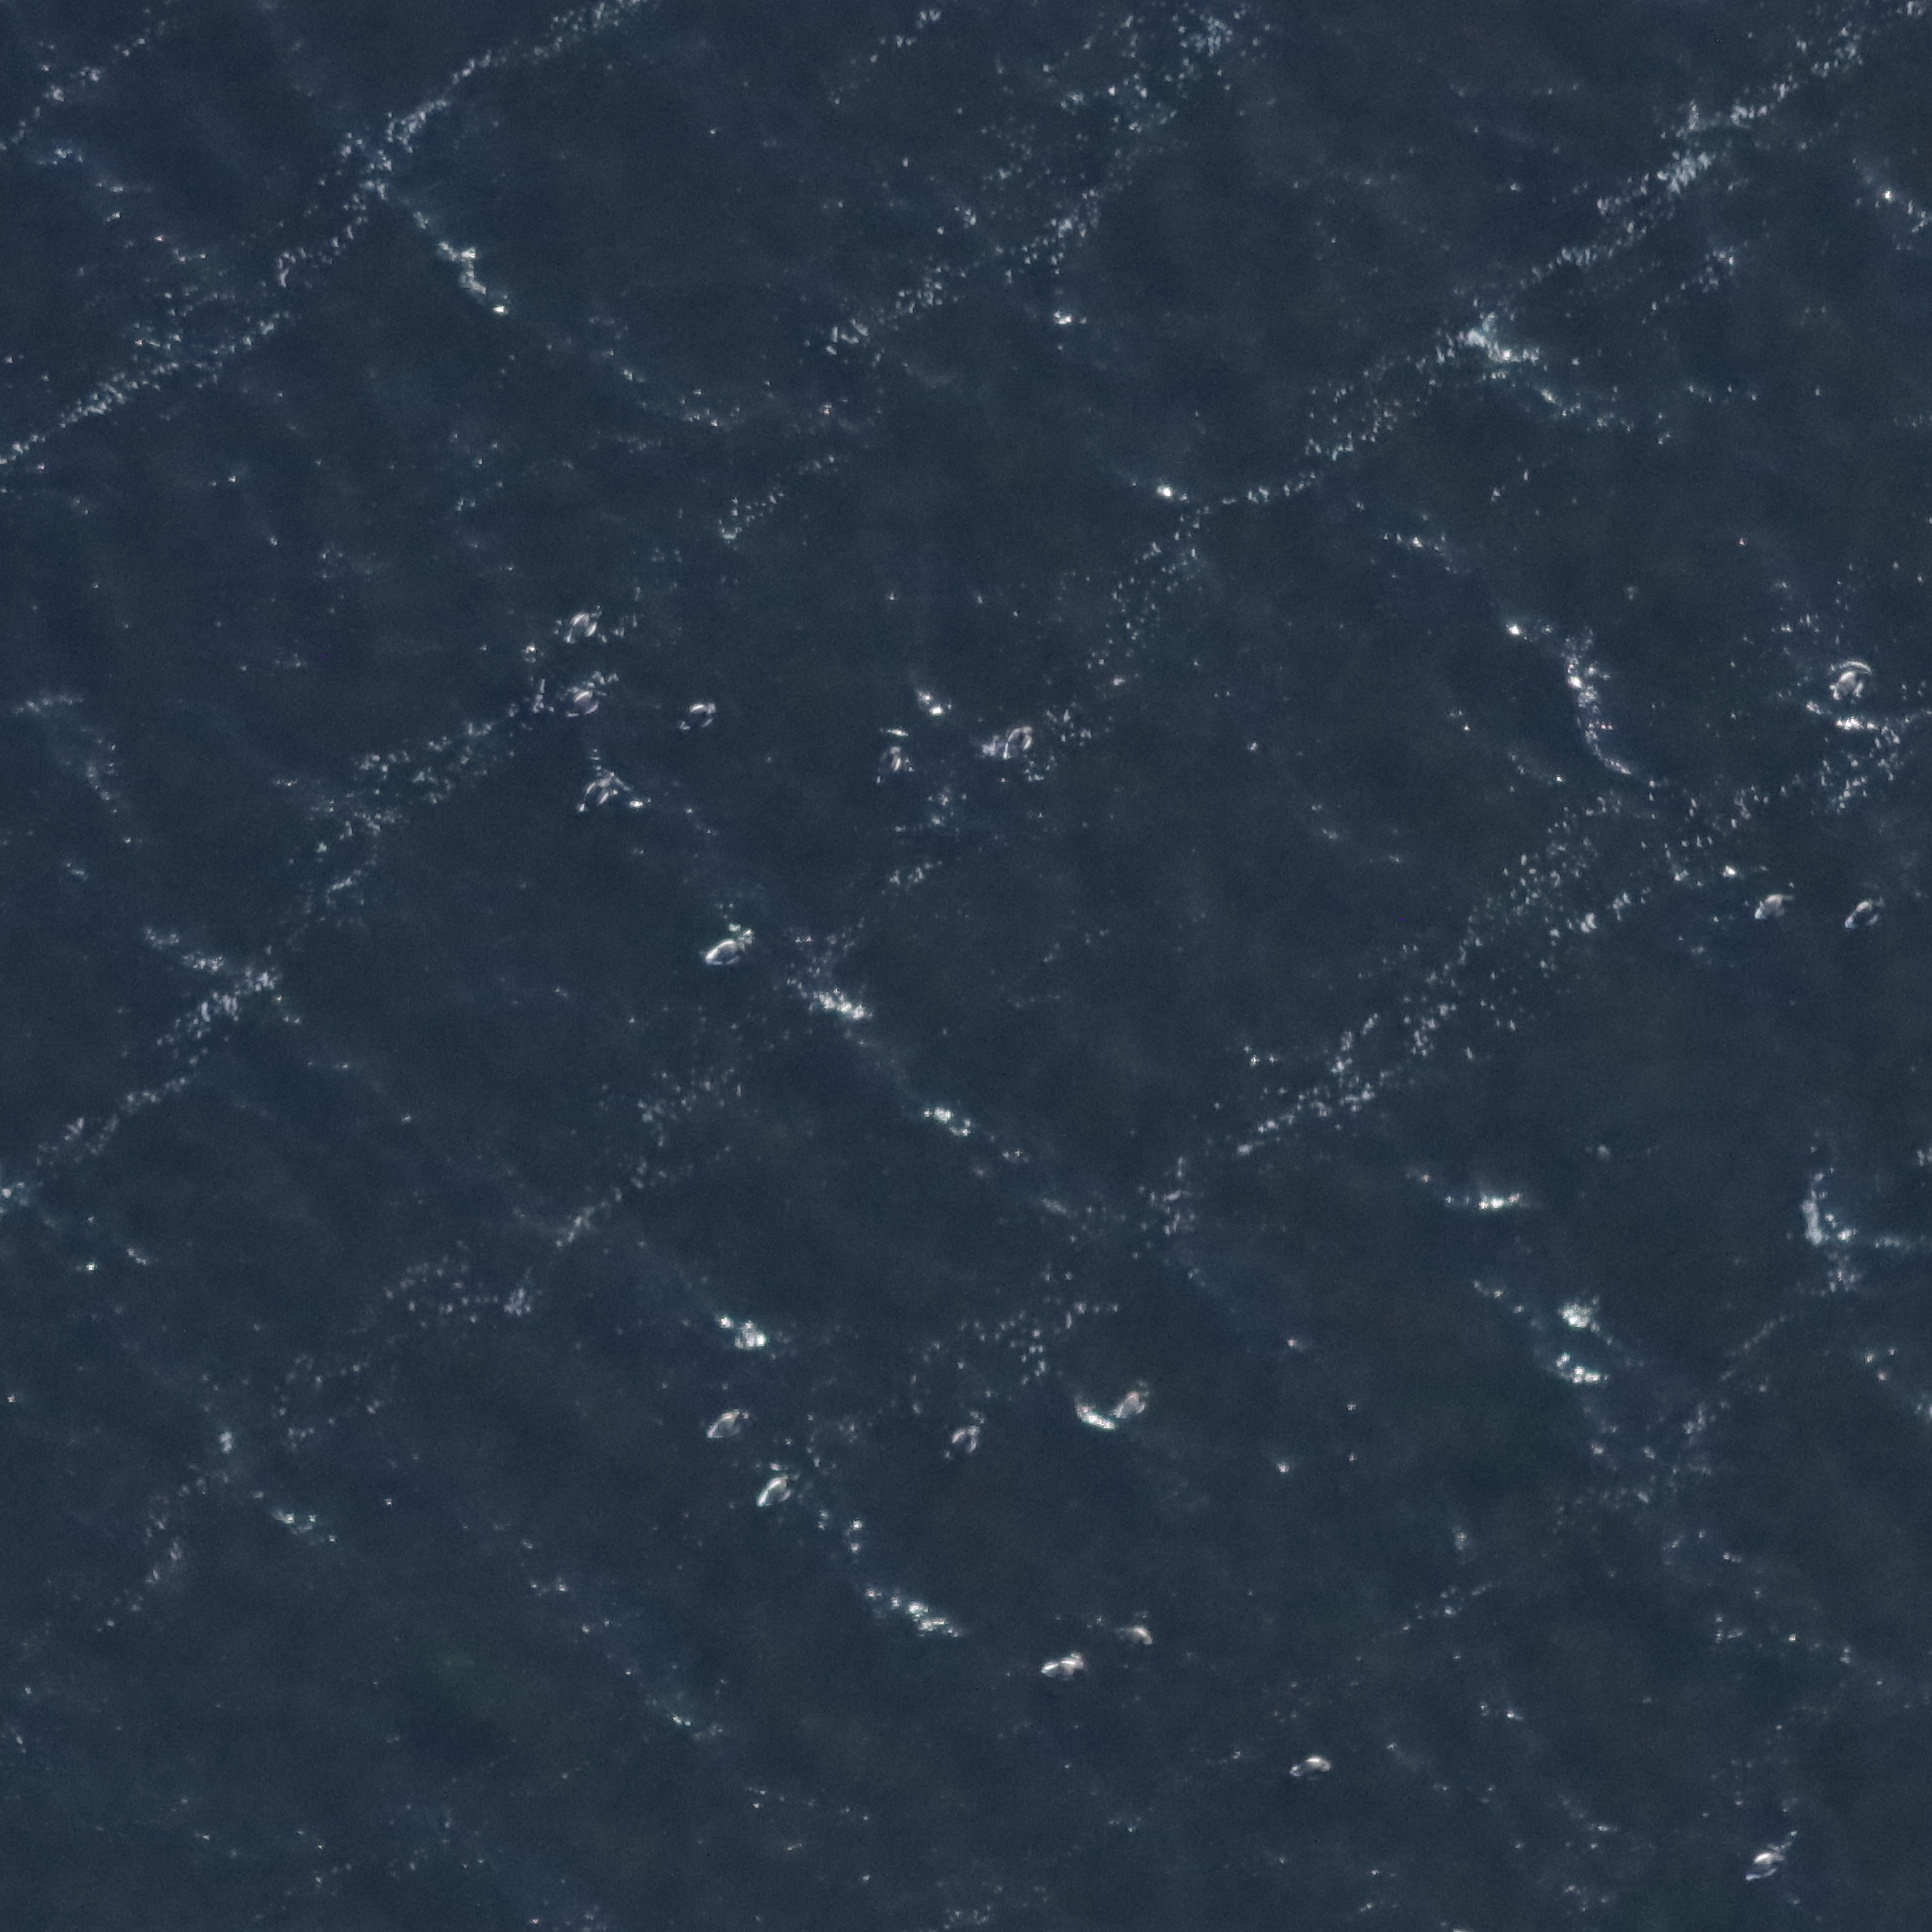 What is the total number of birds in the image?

18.